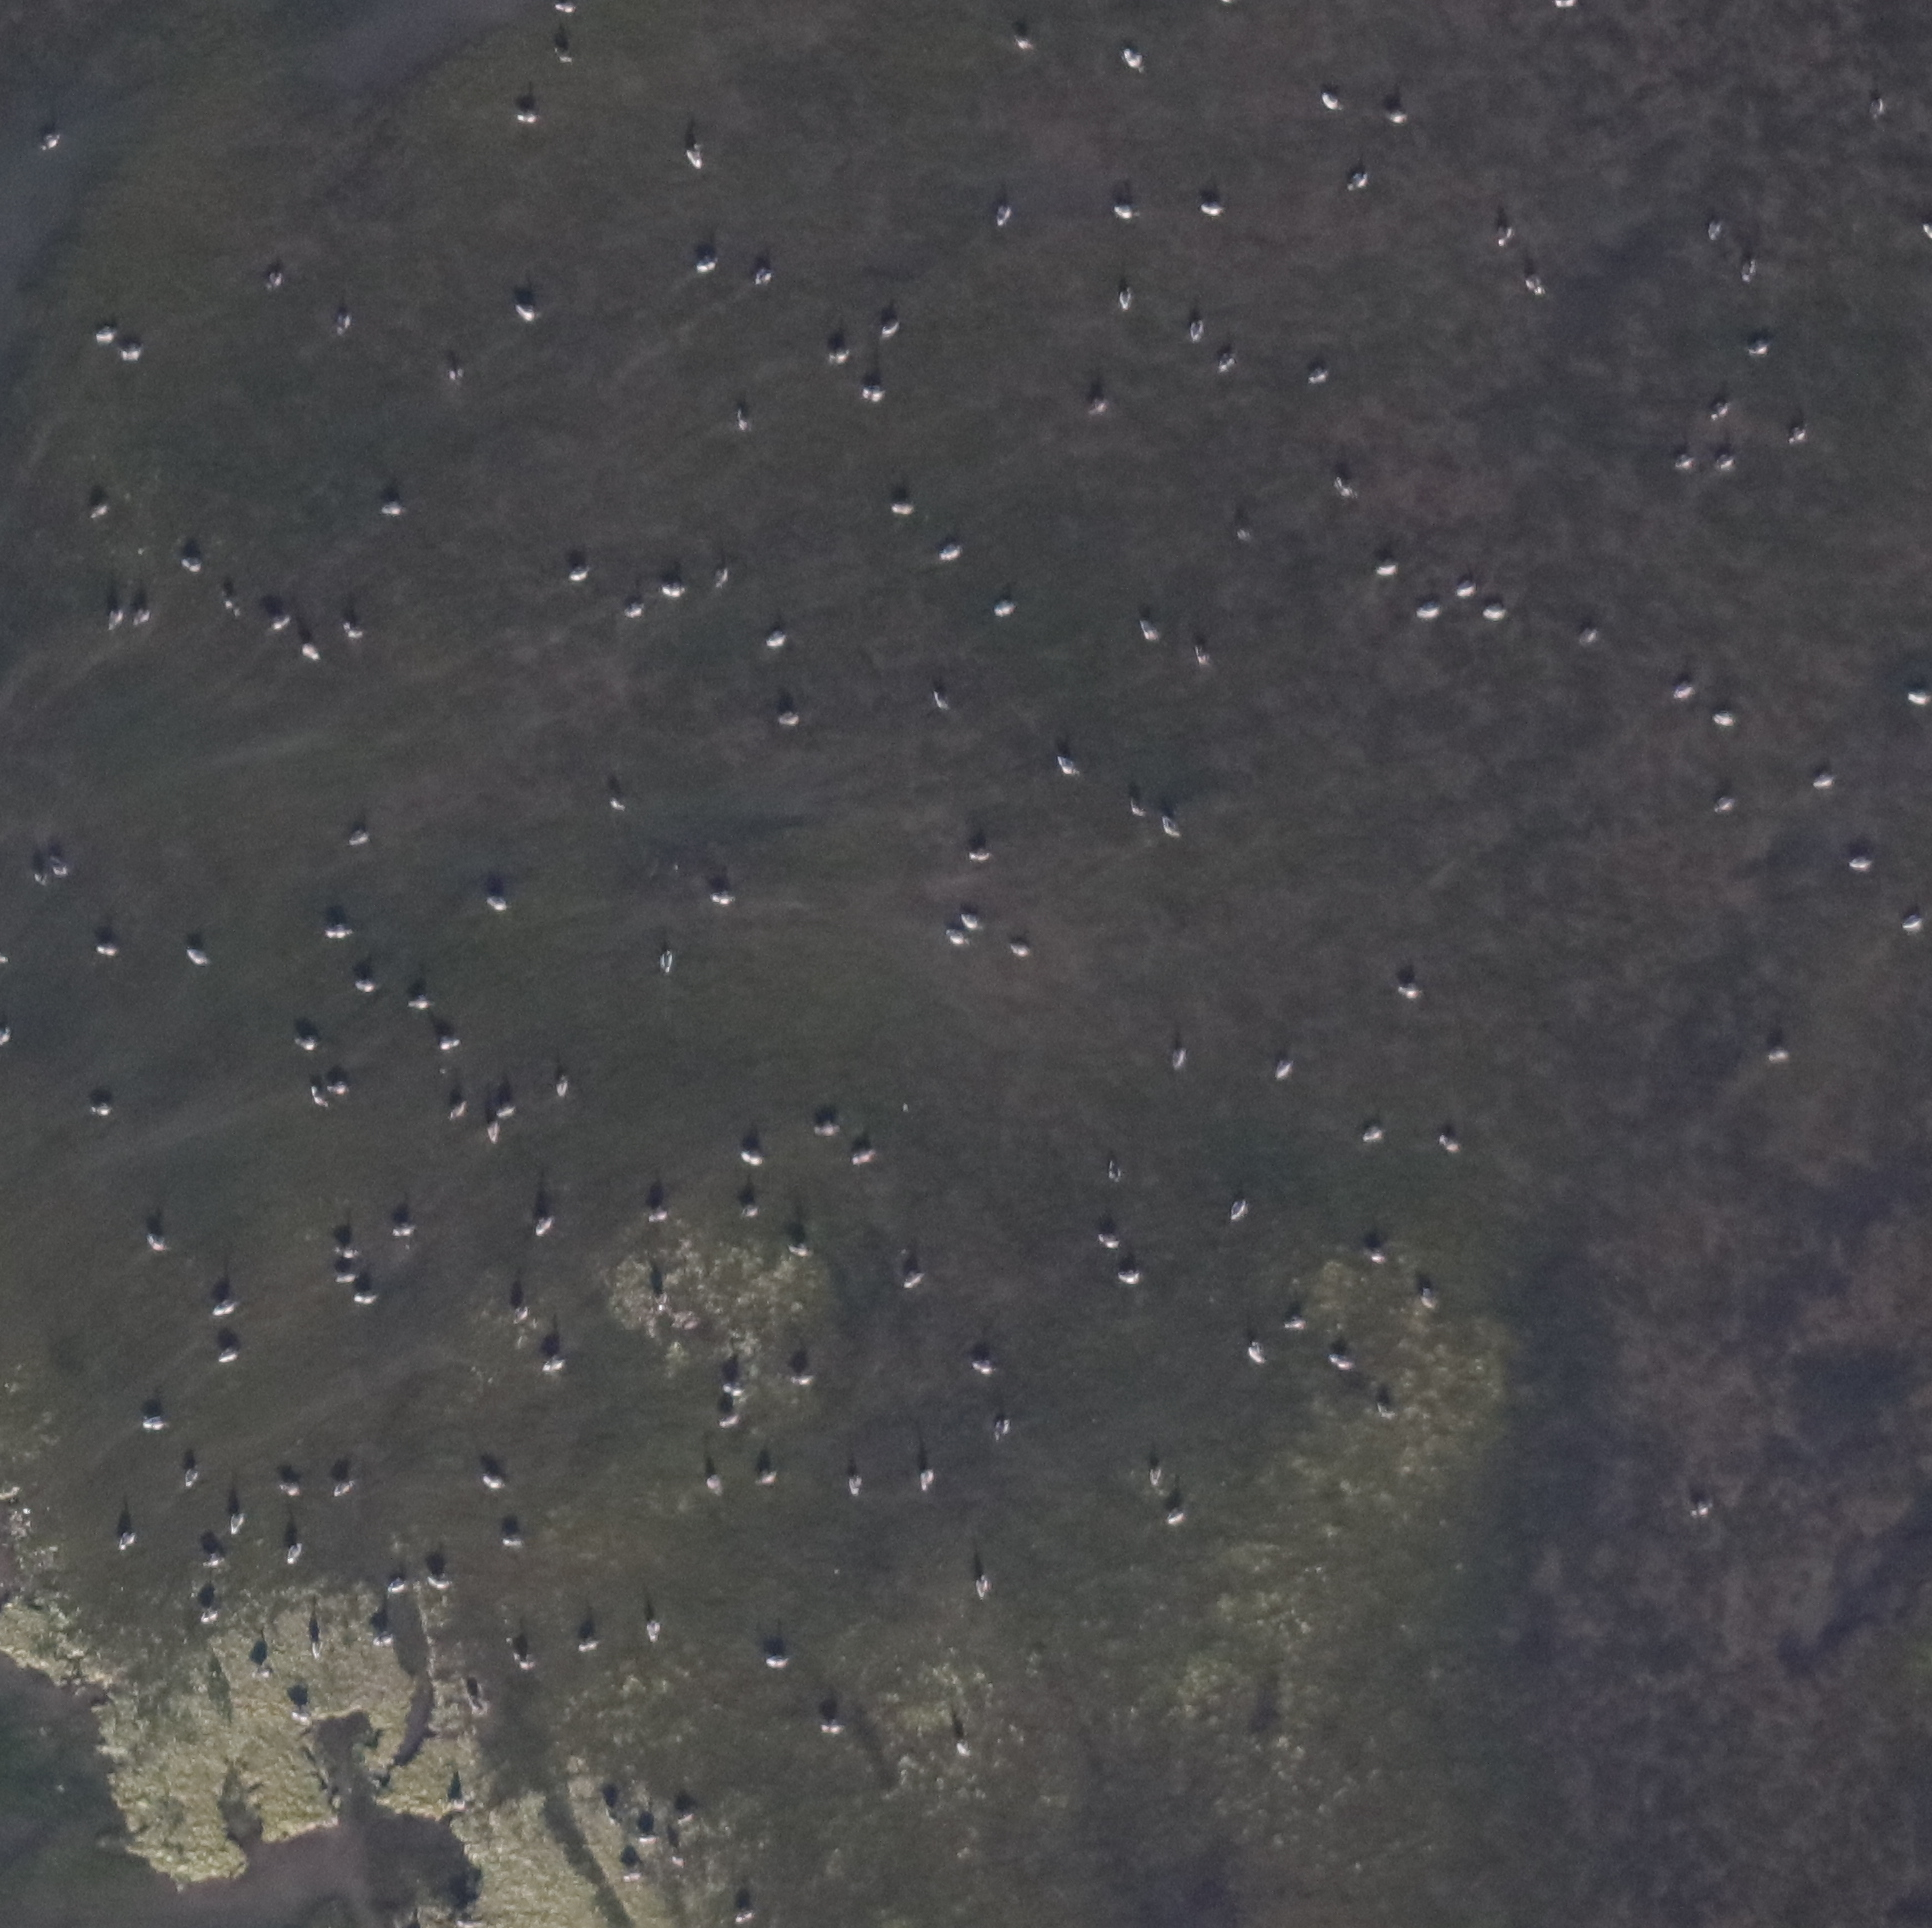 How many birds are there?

181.